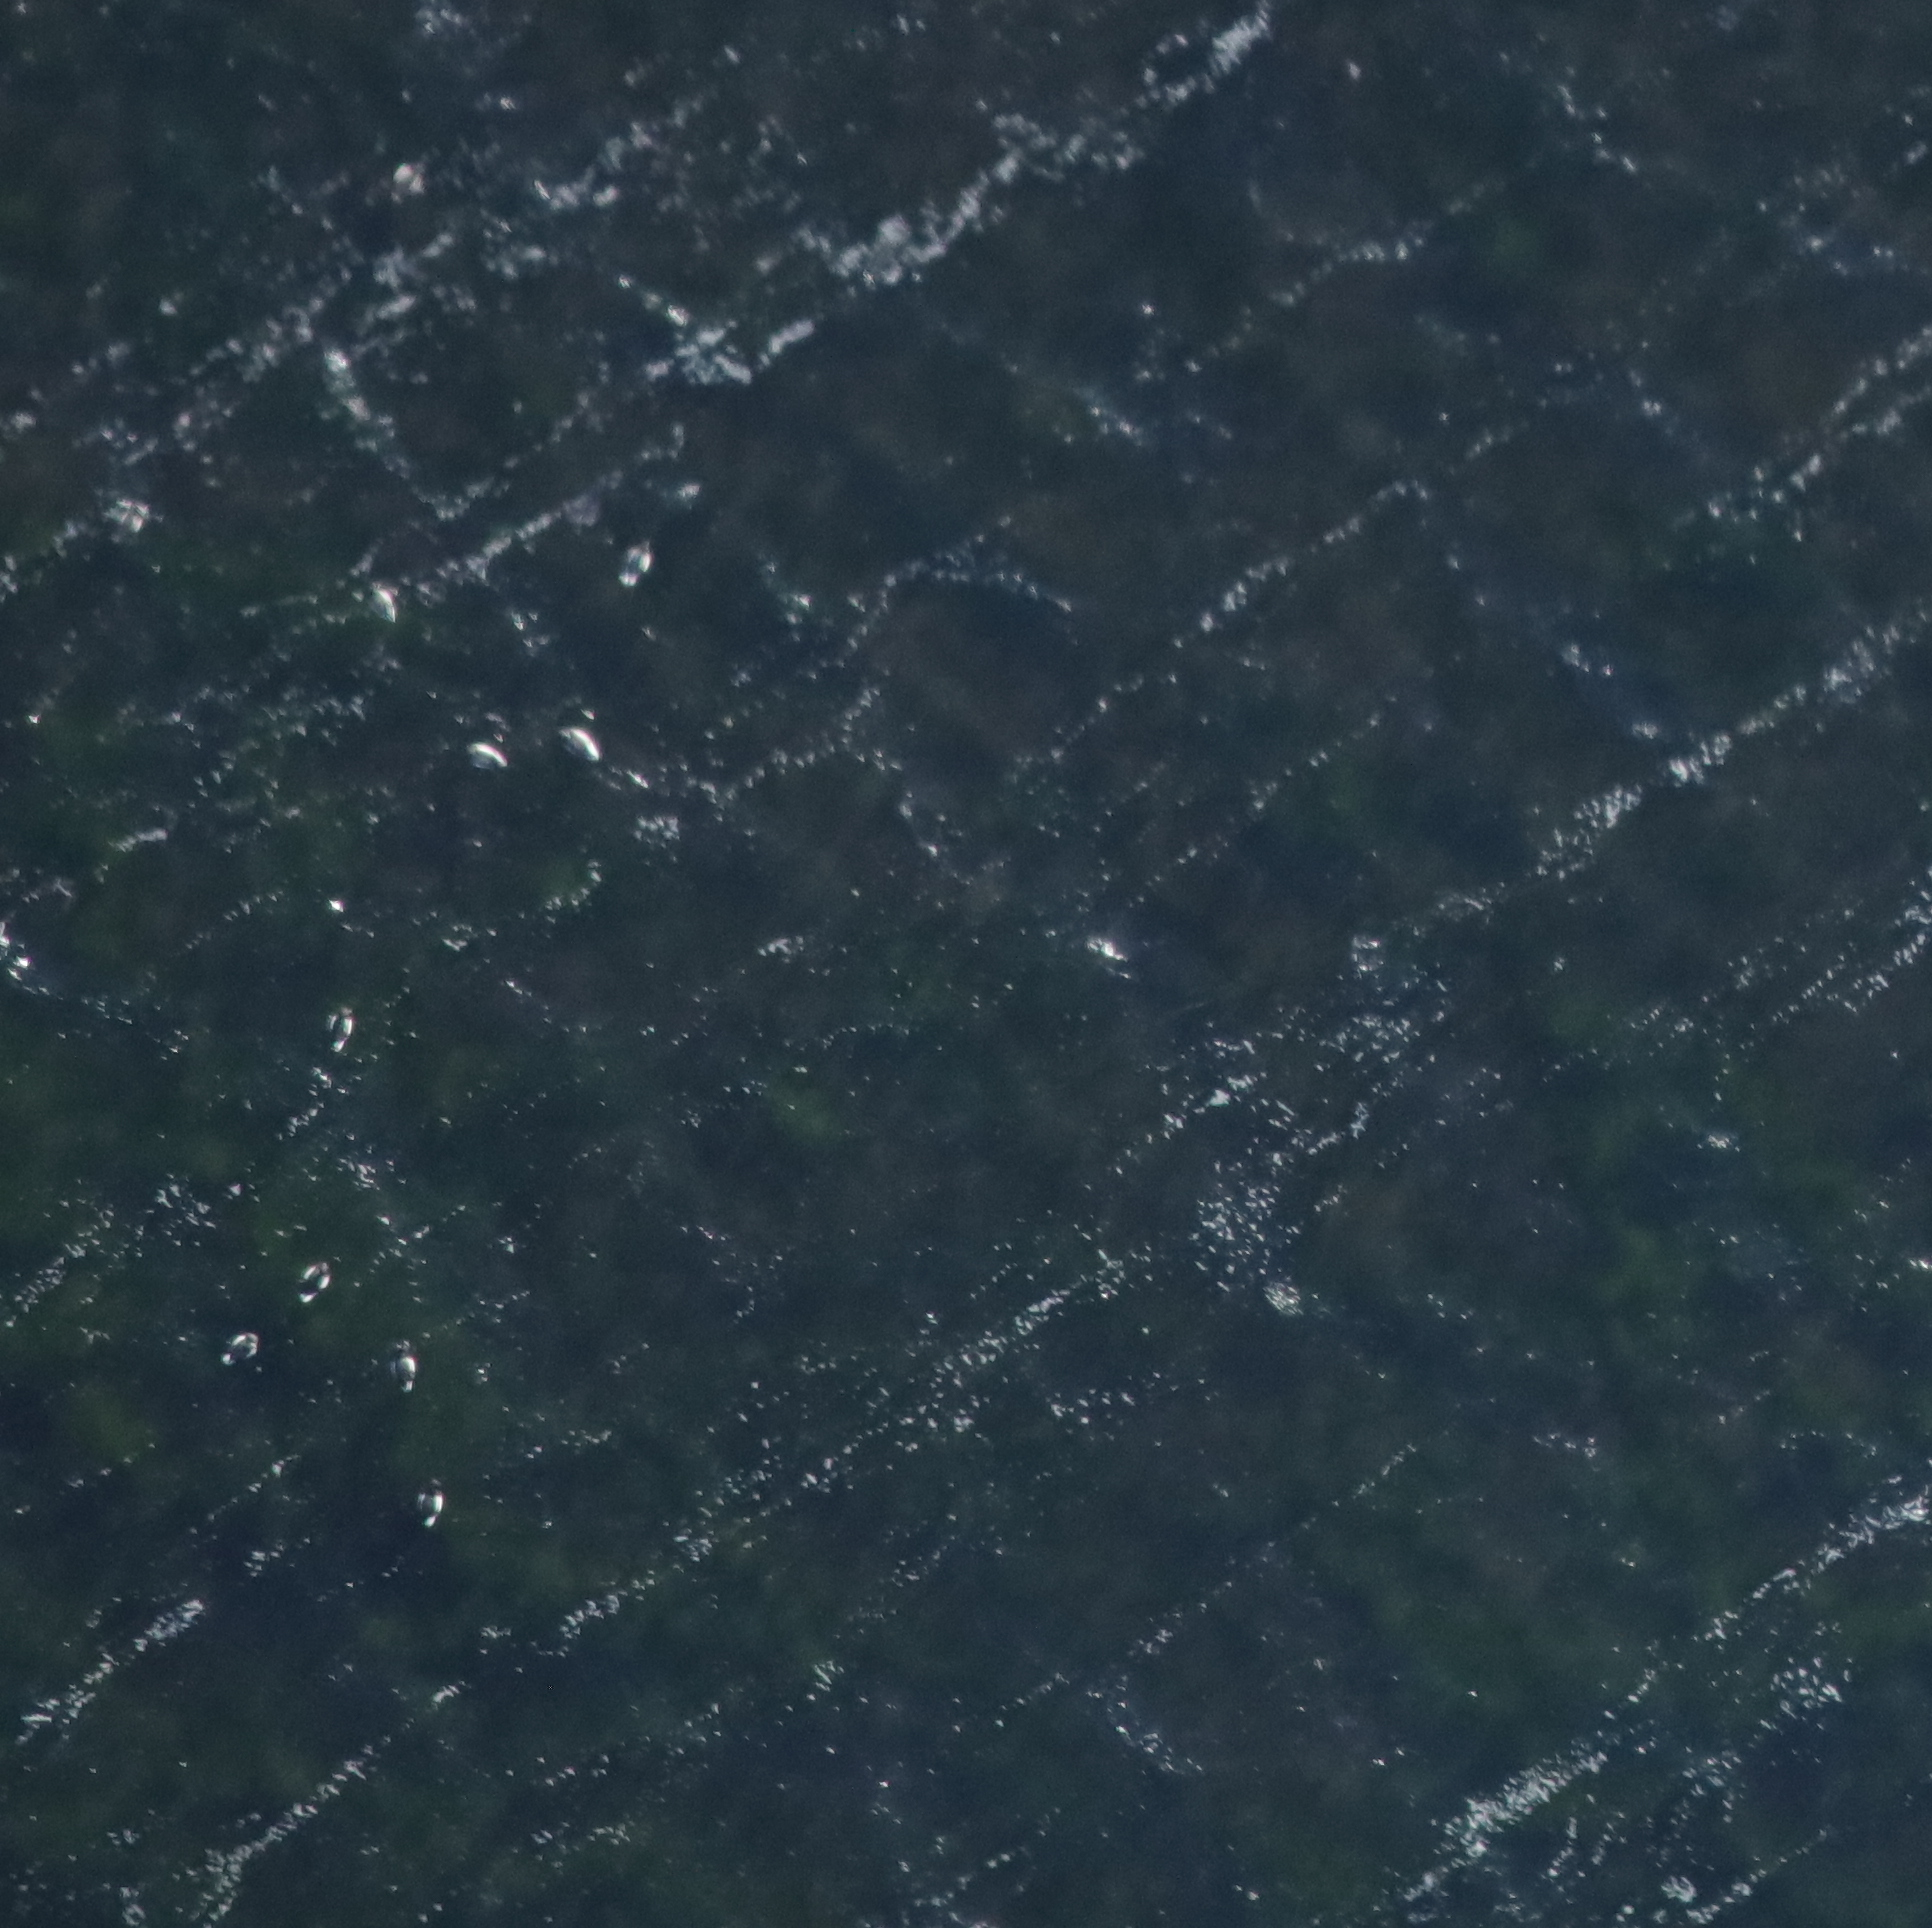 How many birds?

11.